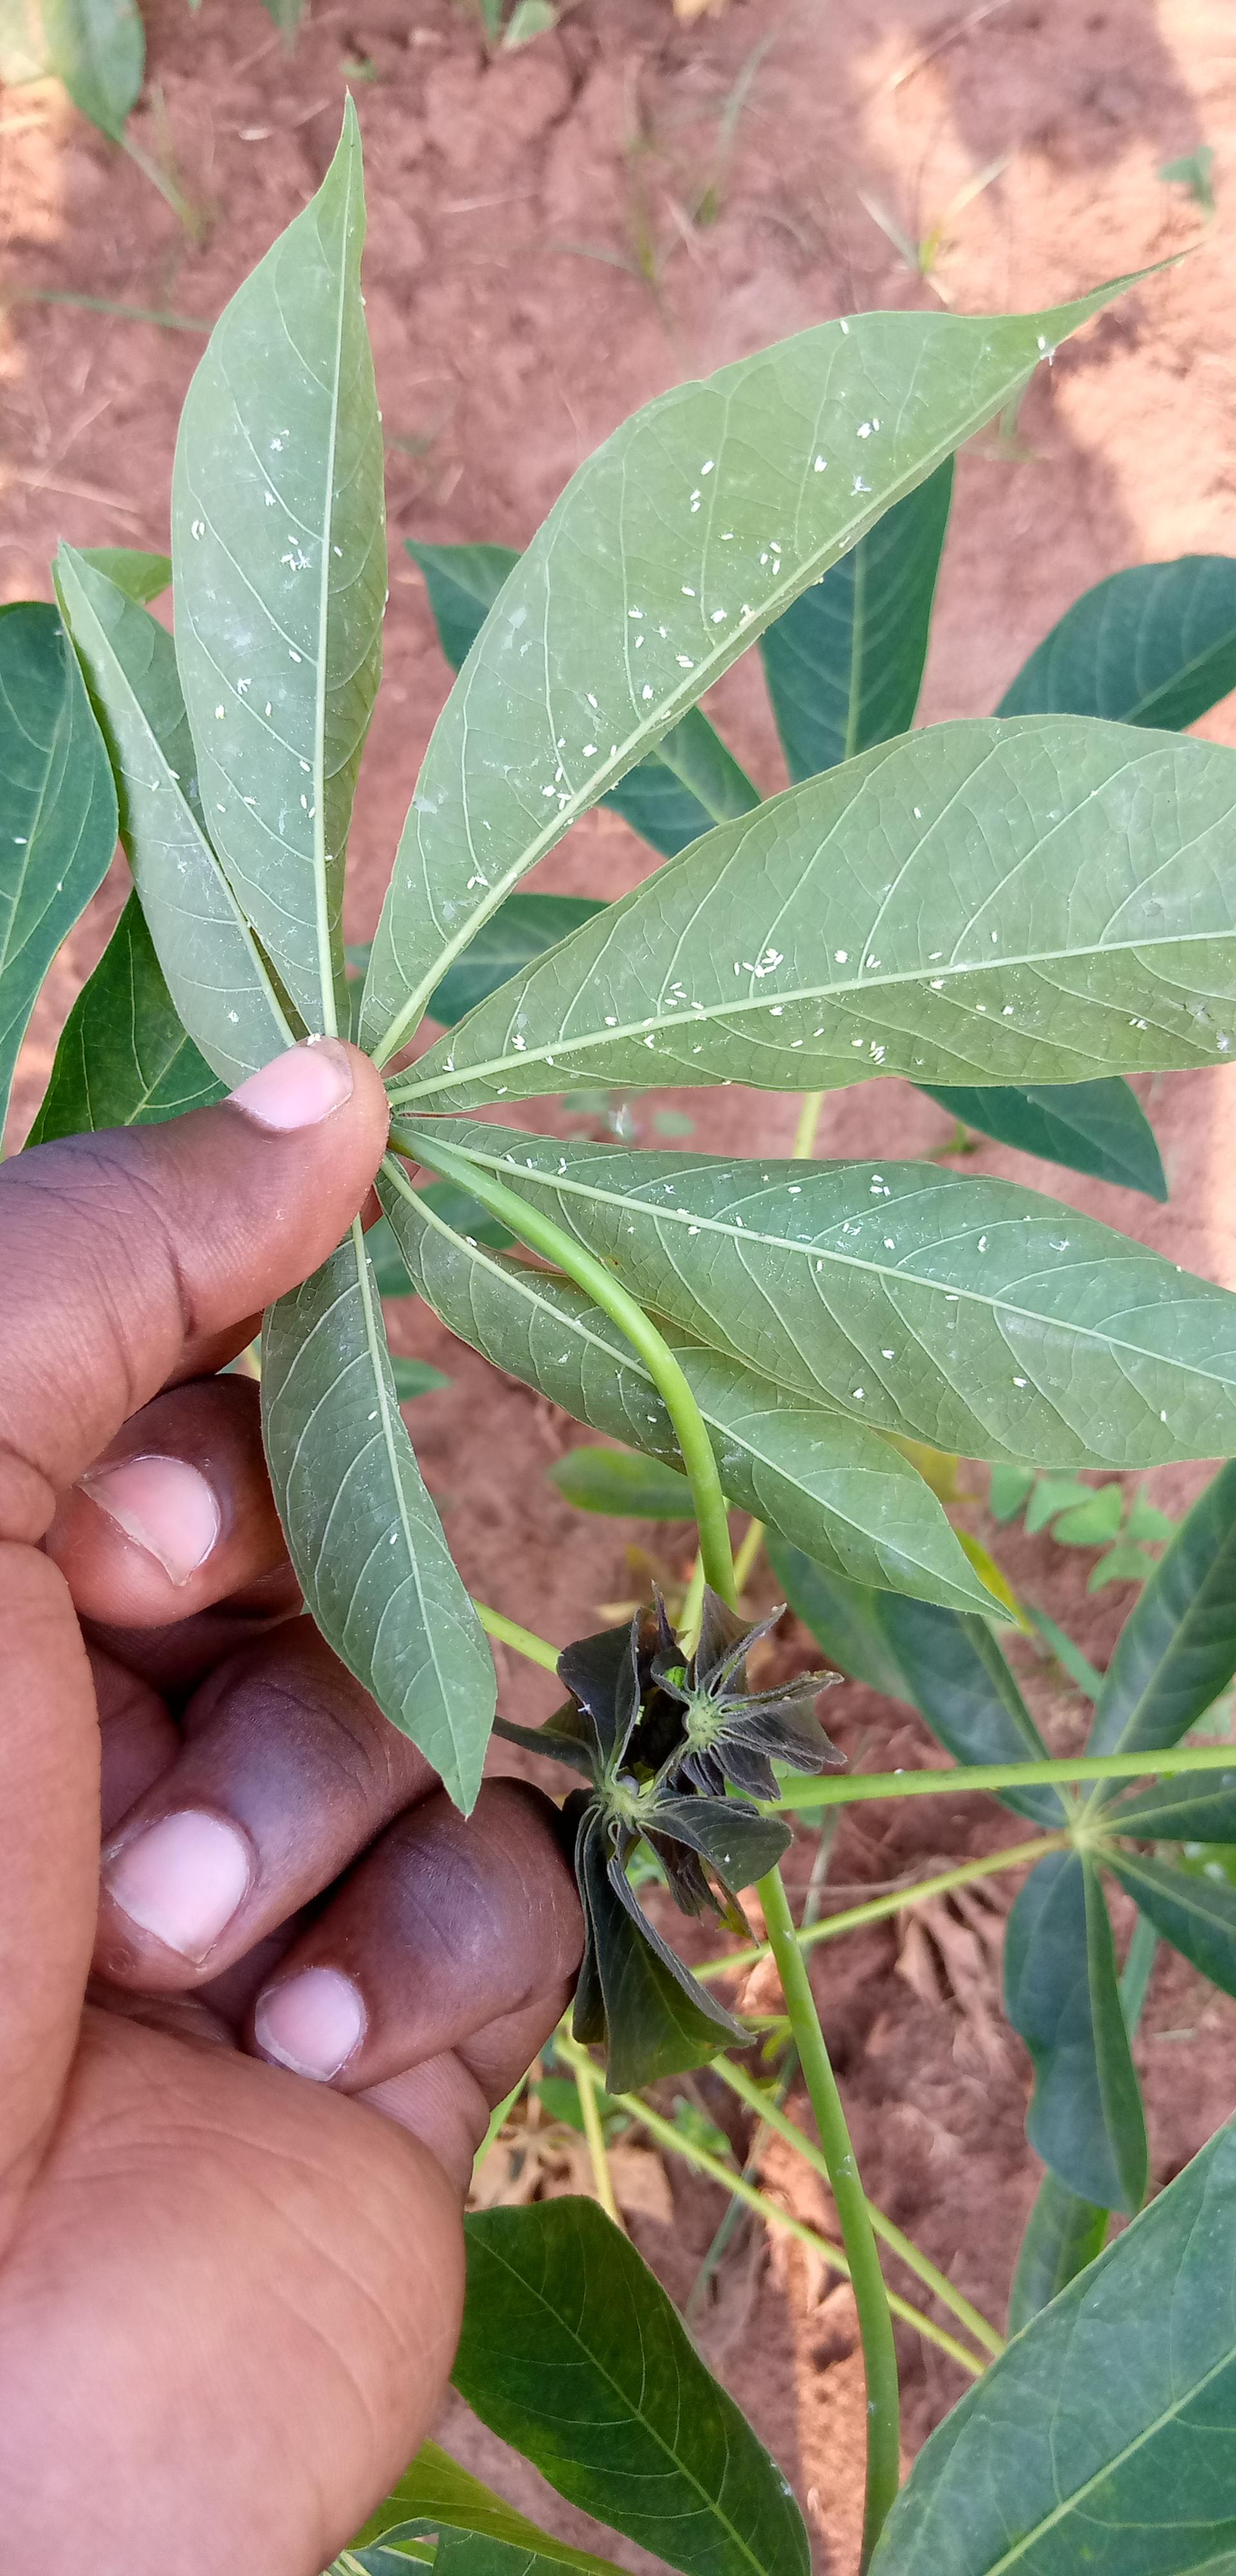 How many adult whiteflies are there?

159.